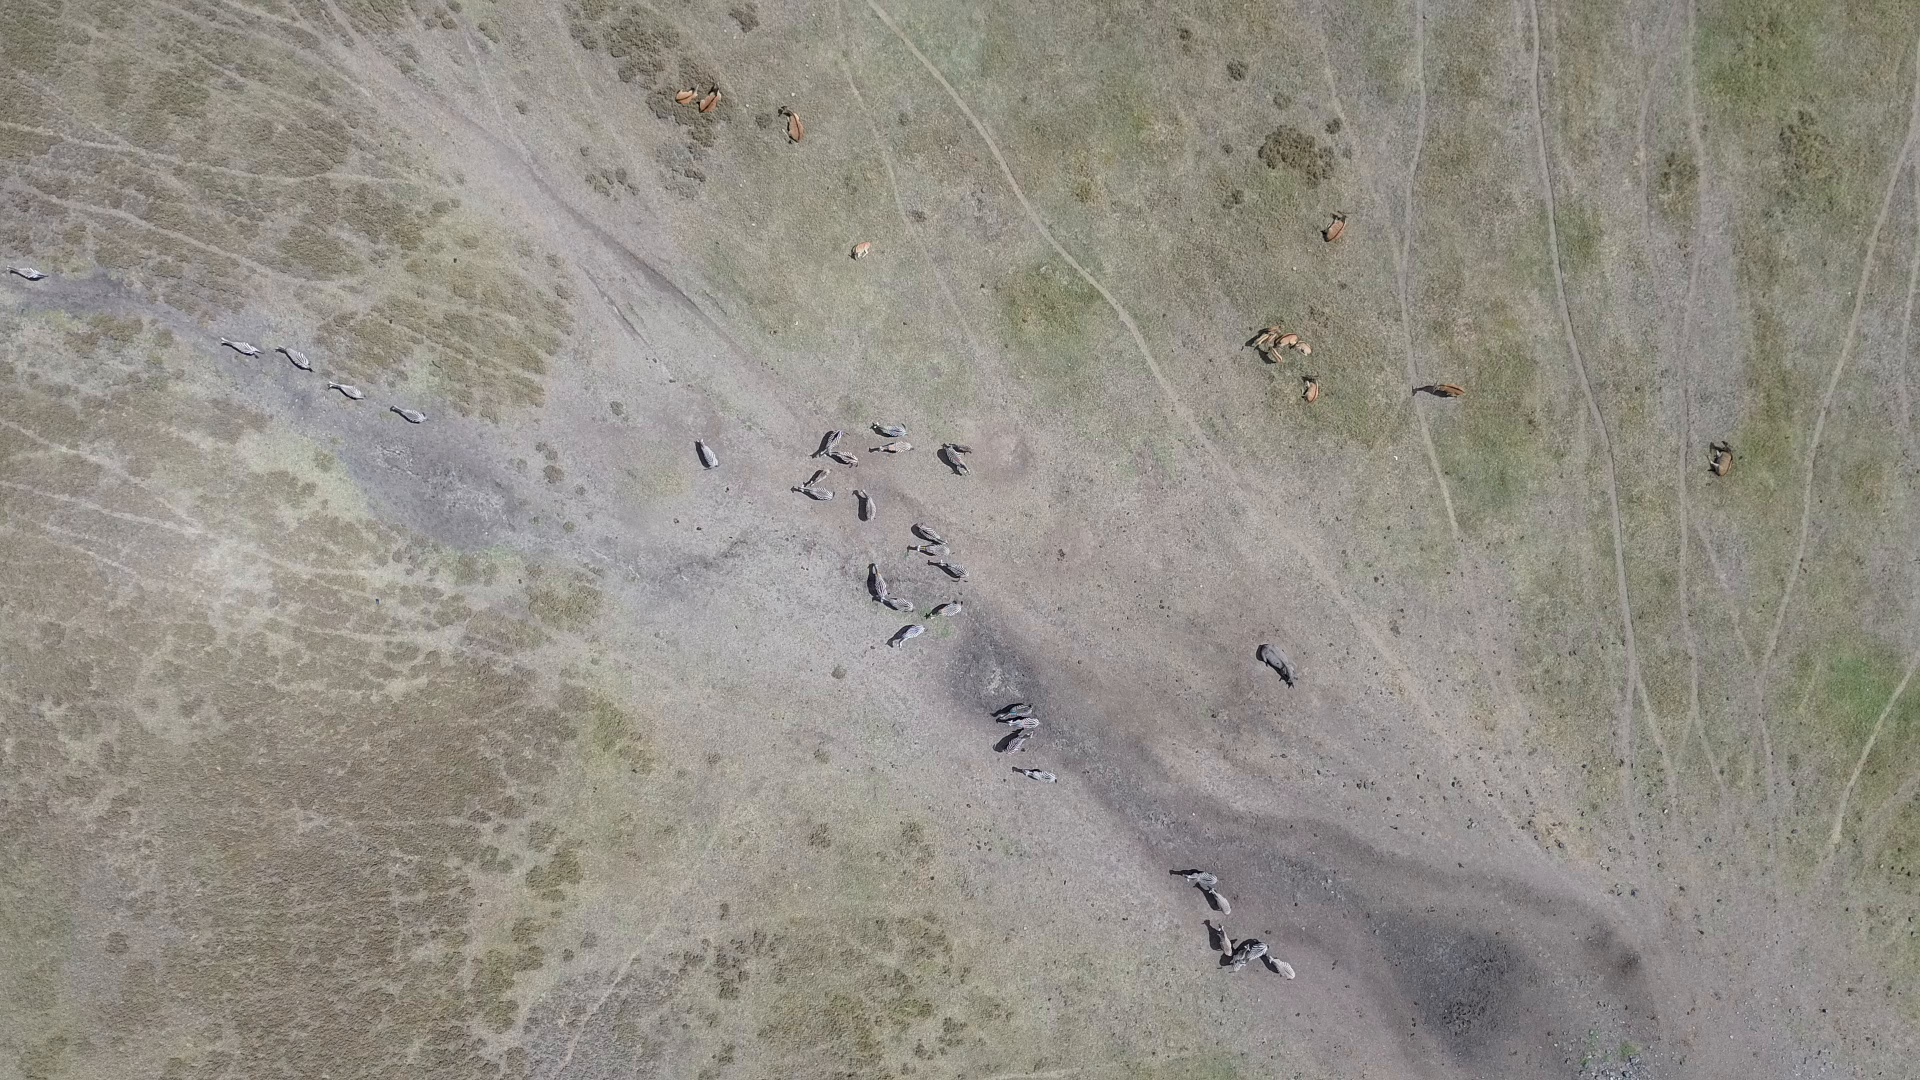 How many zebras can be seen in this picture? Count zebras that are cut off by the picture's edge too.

31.